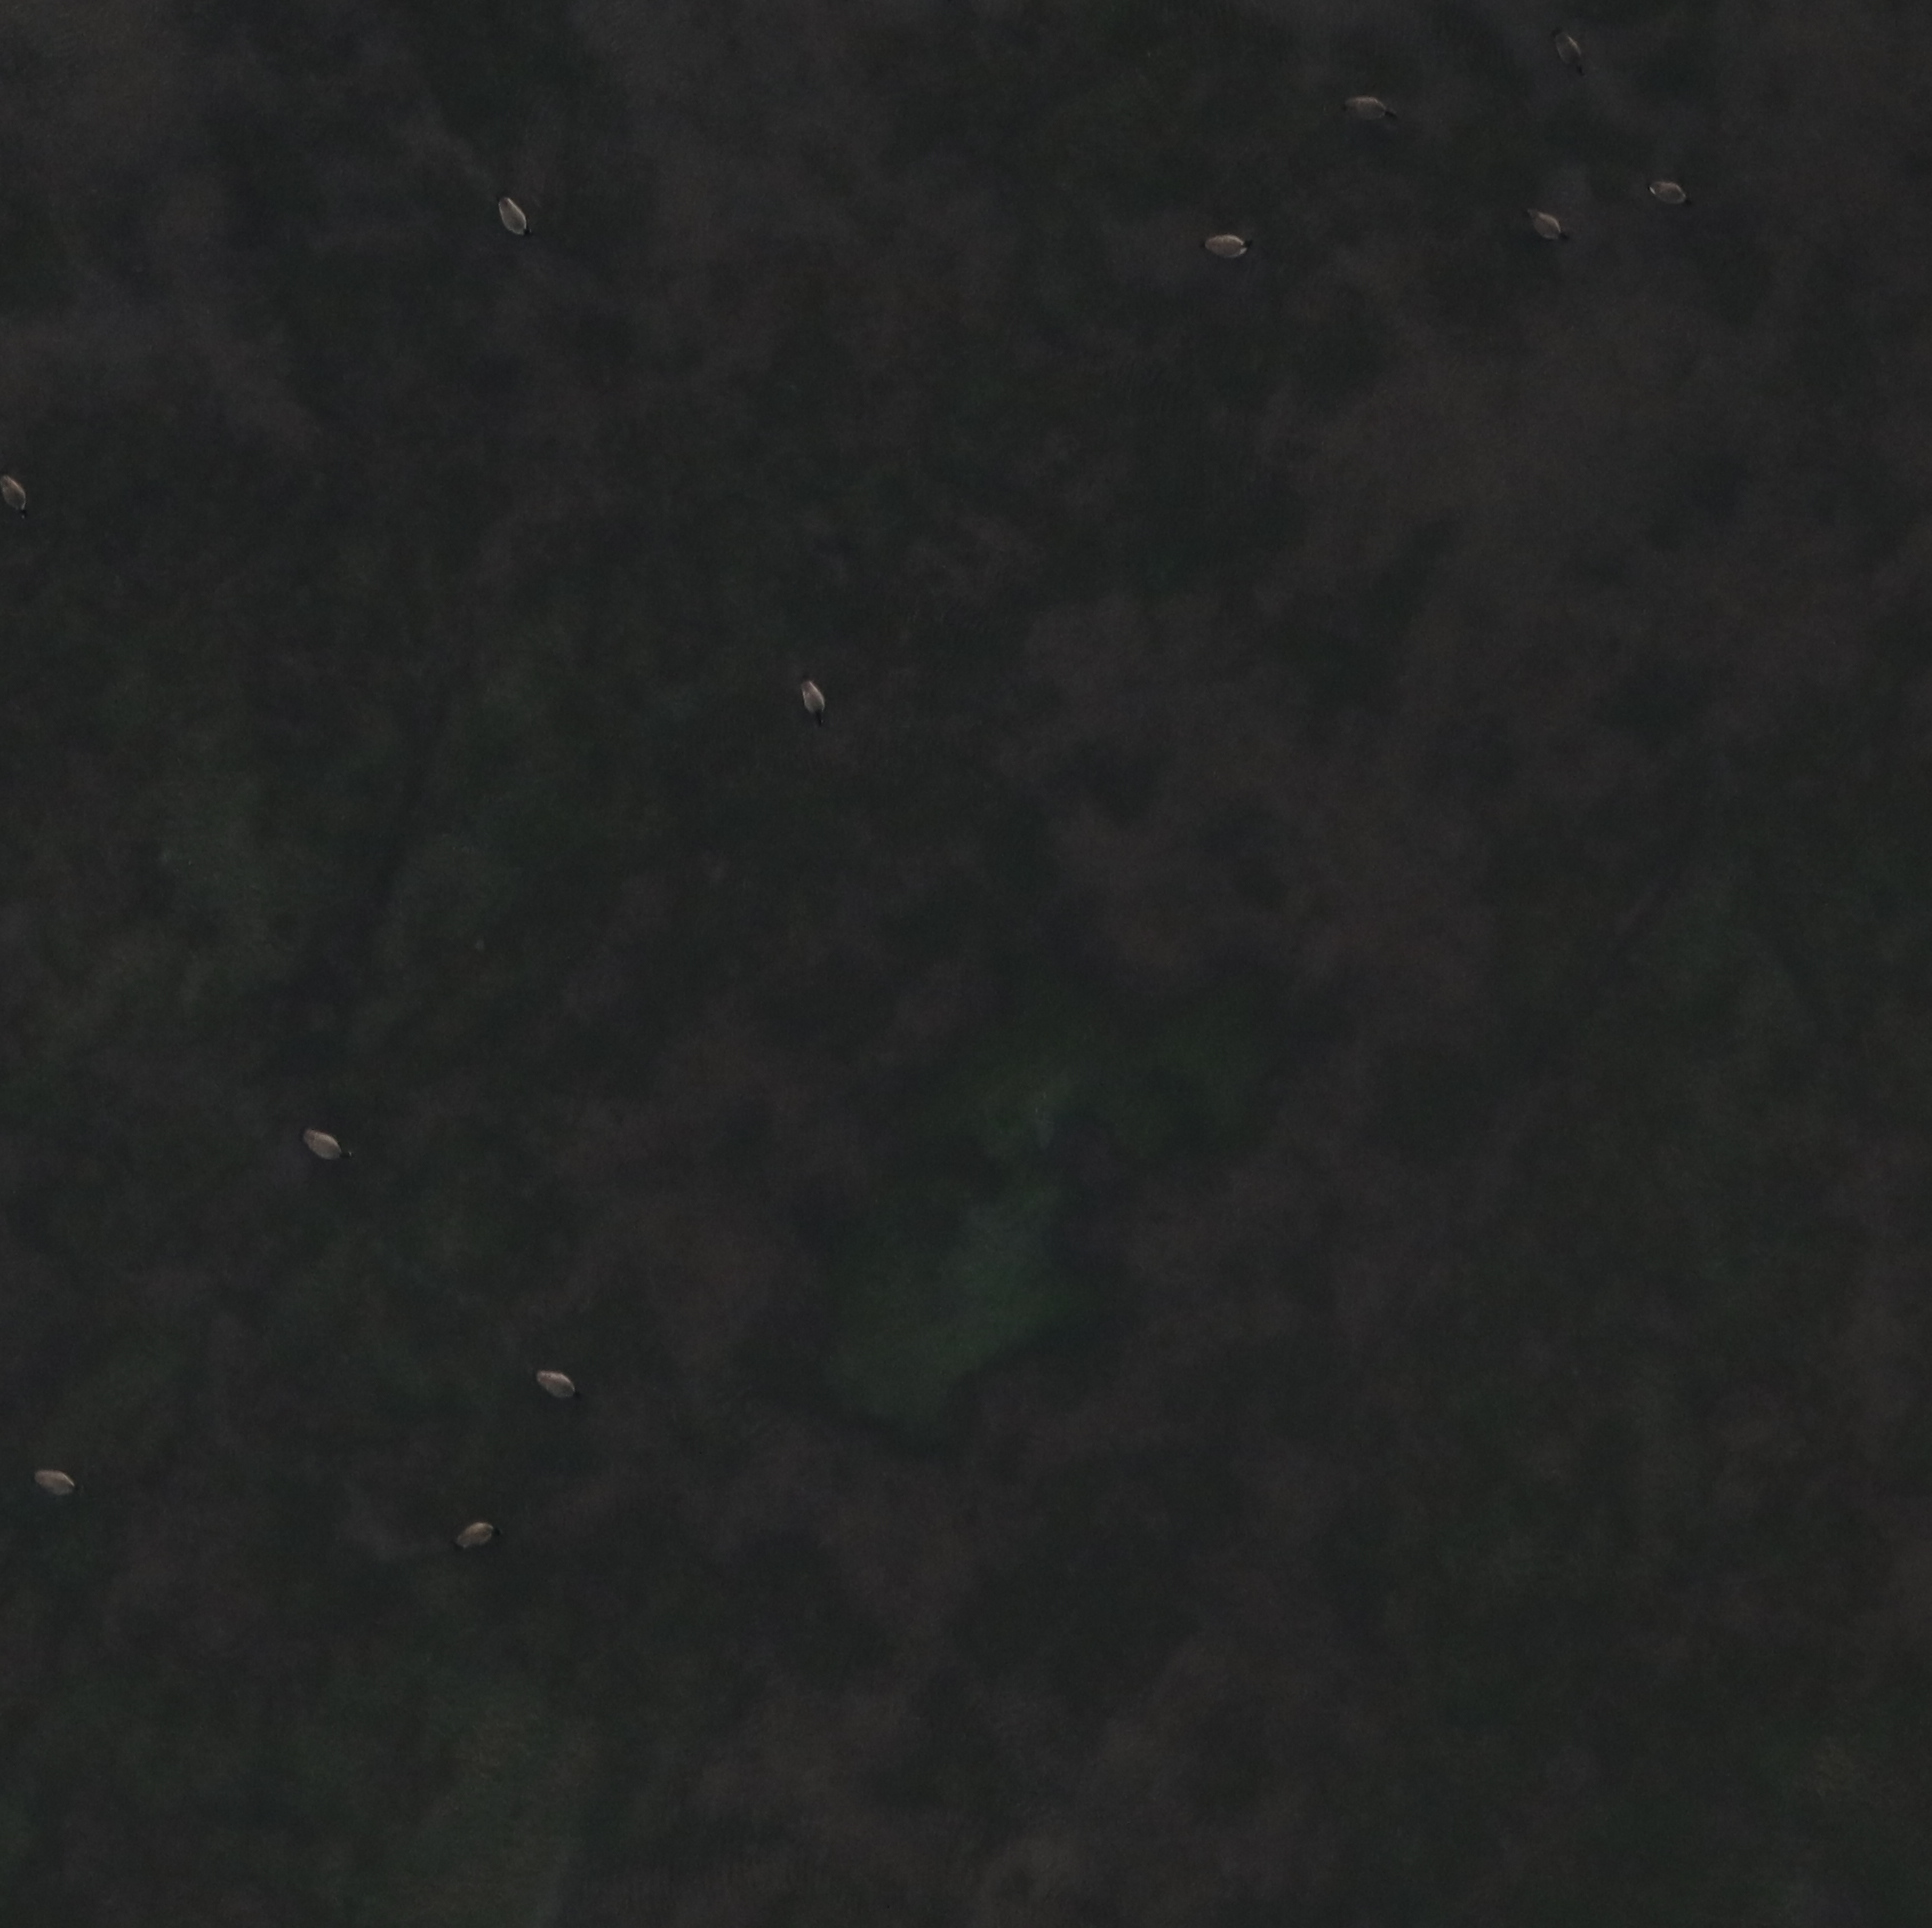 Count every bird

12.